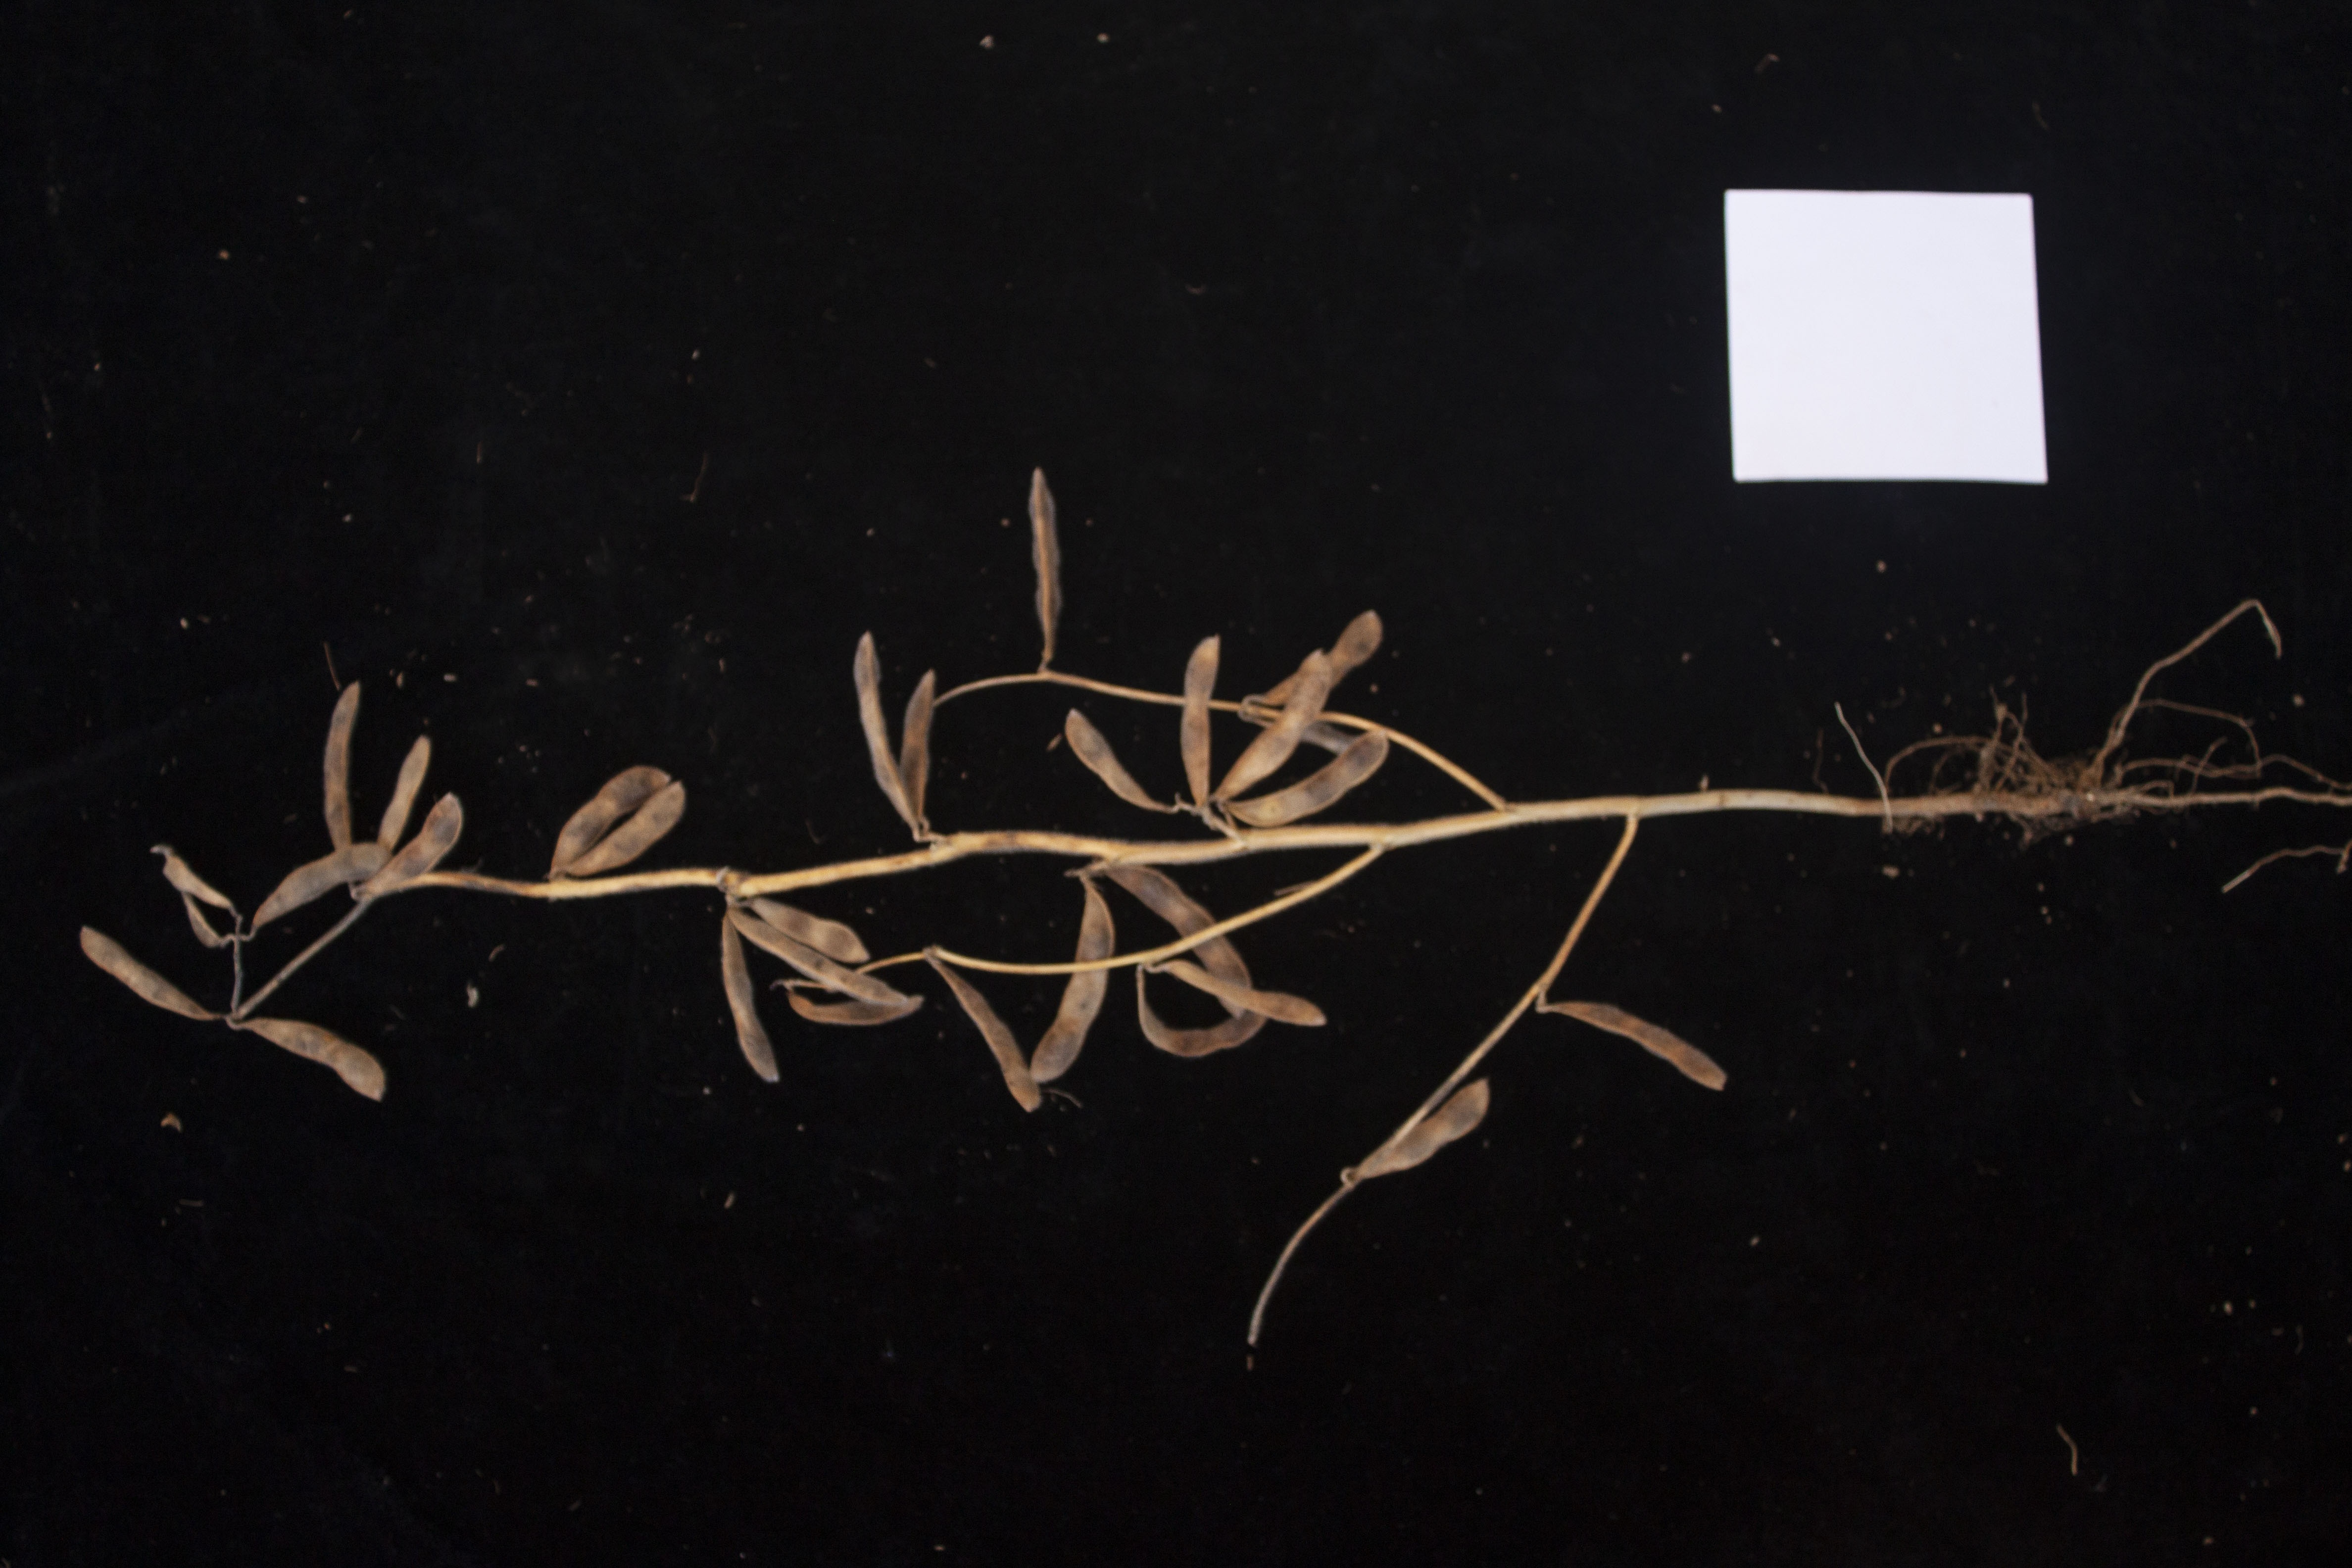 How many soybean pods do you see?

28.